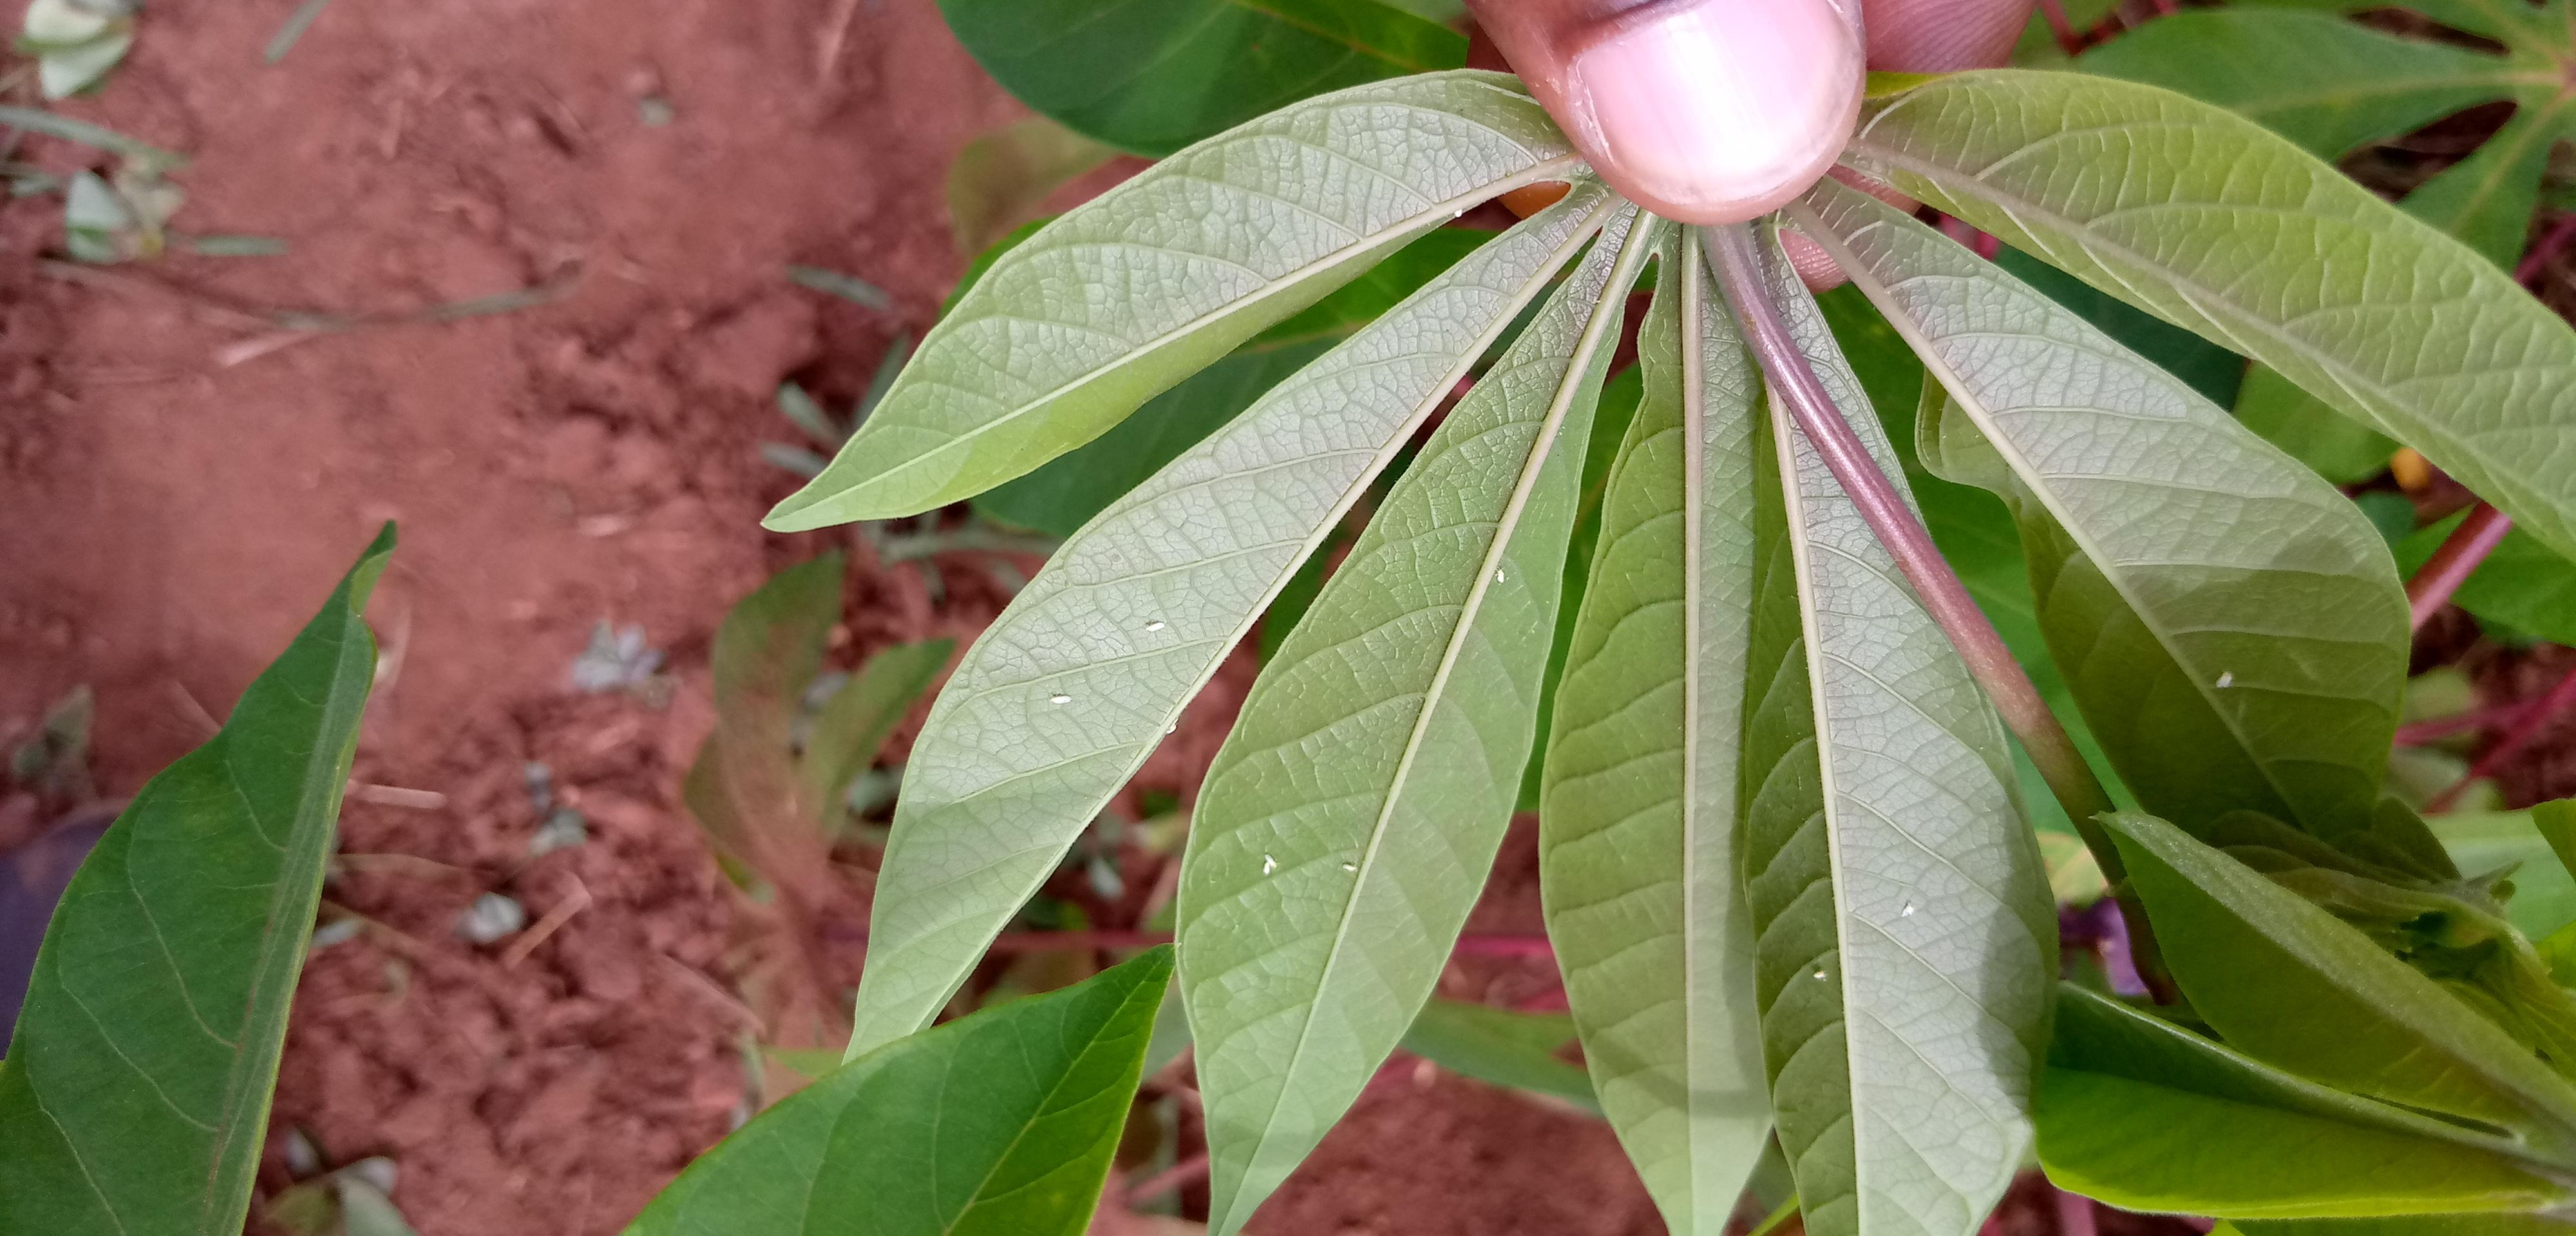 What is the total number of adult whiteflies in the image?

9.